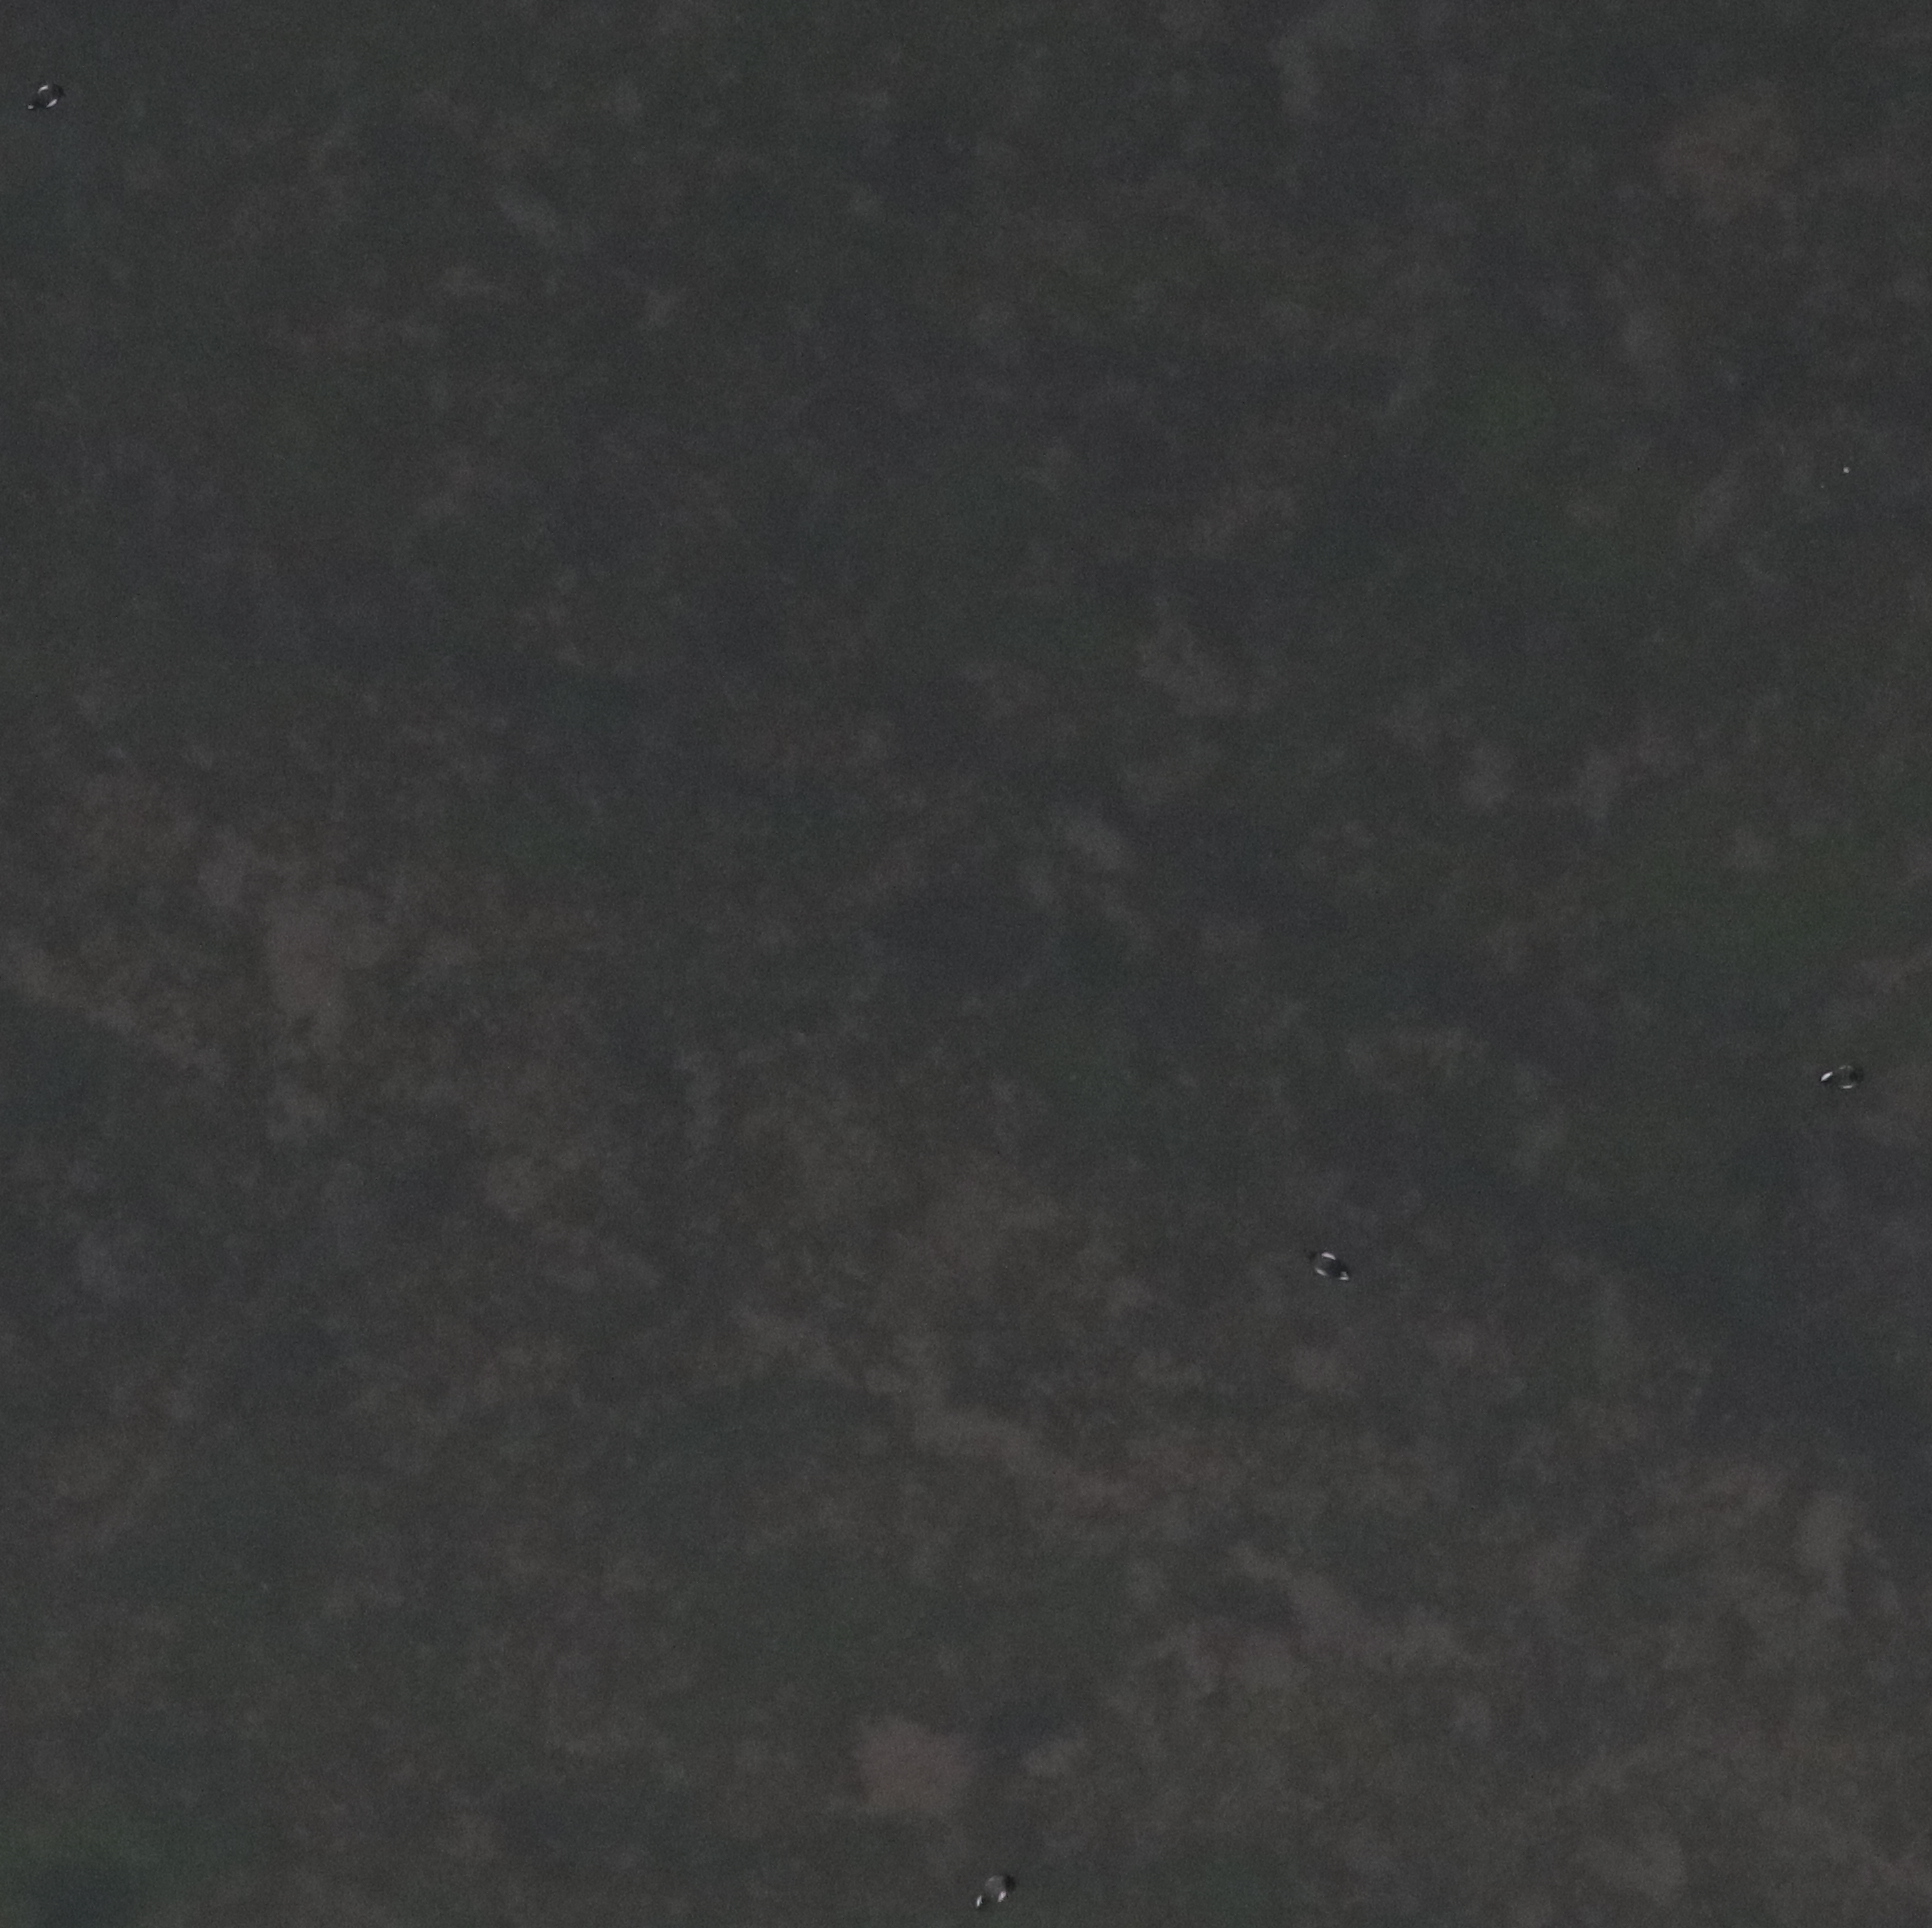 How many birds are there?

4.